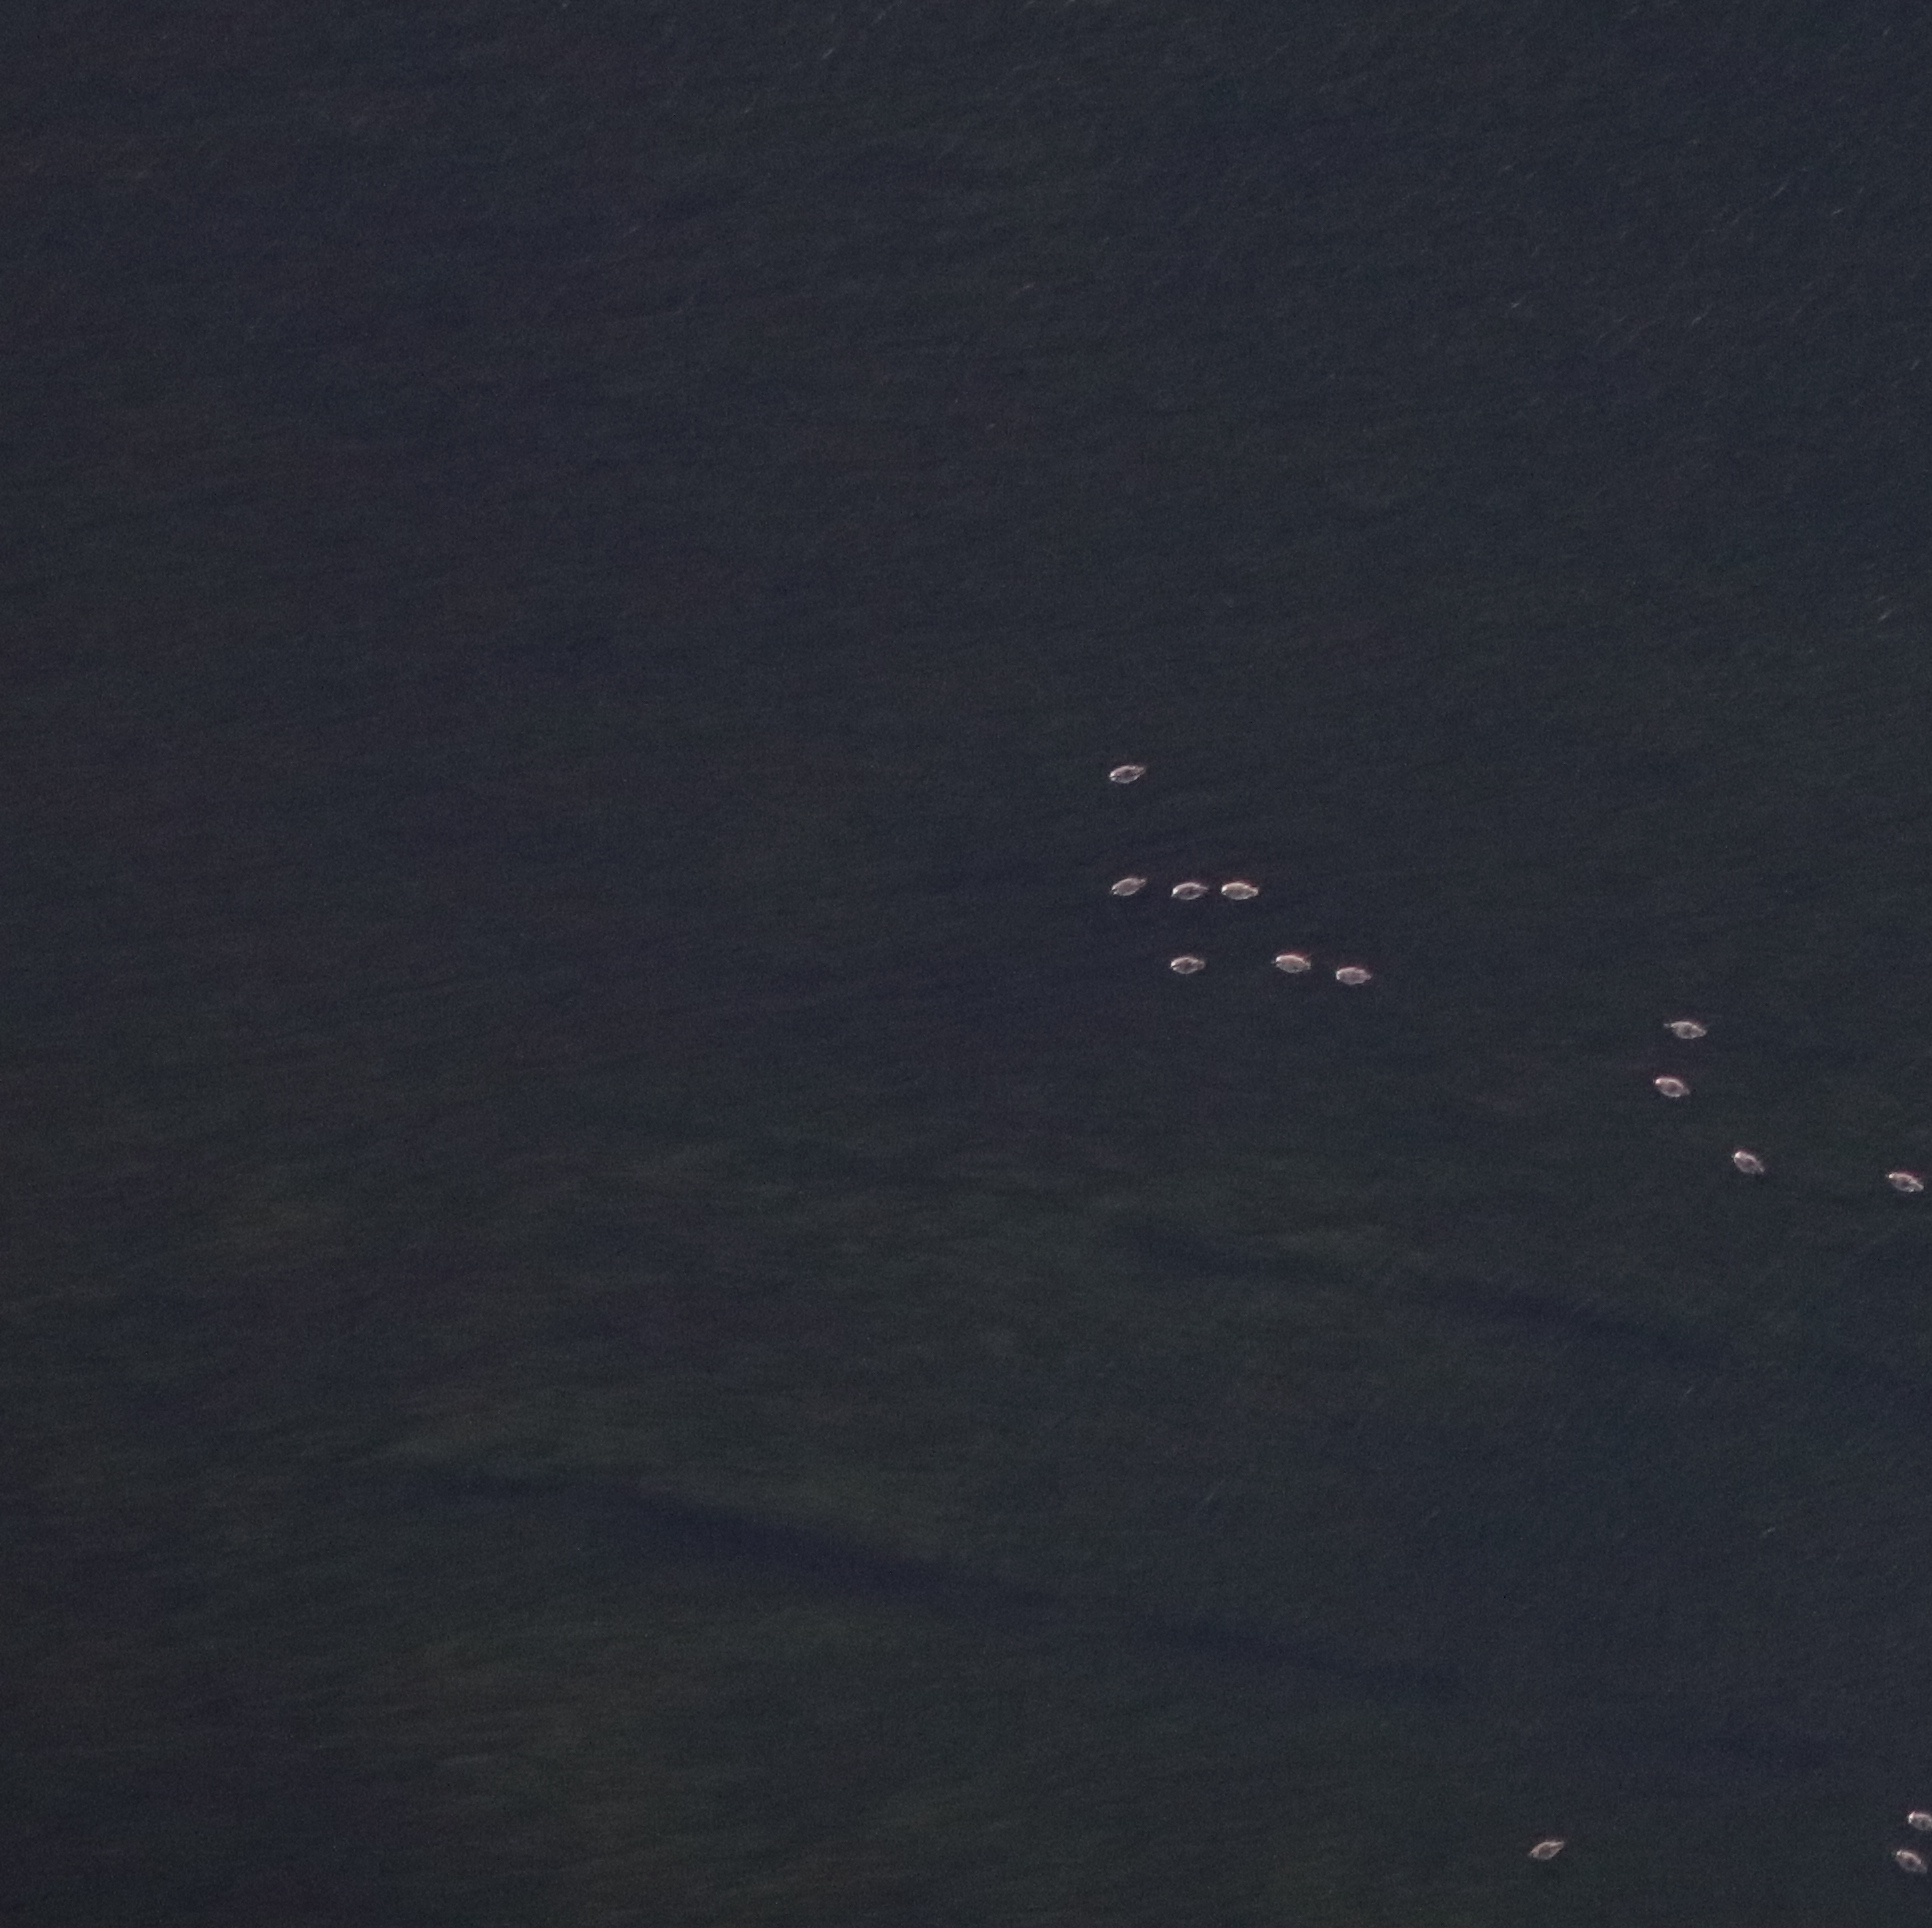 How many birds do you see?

14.